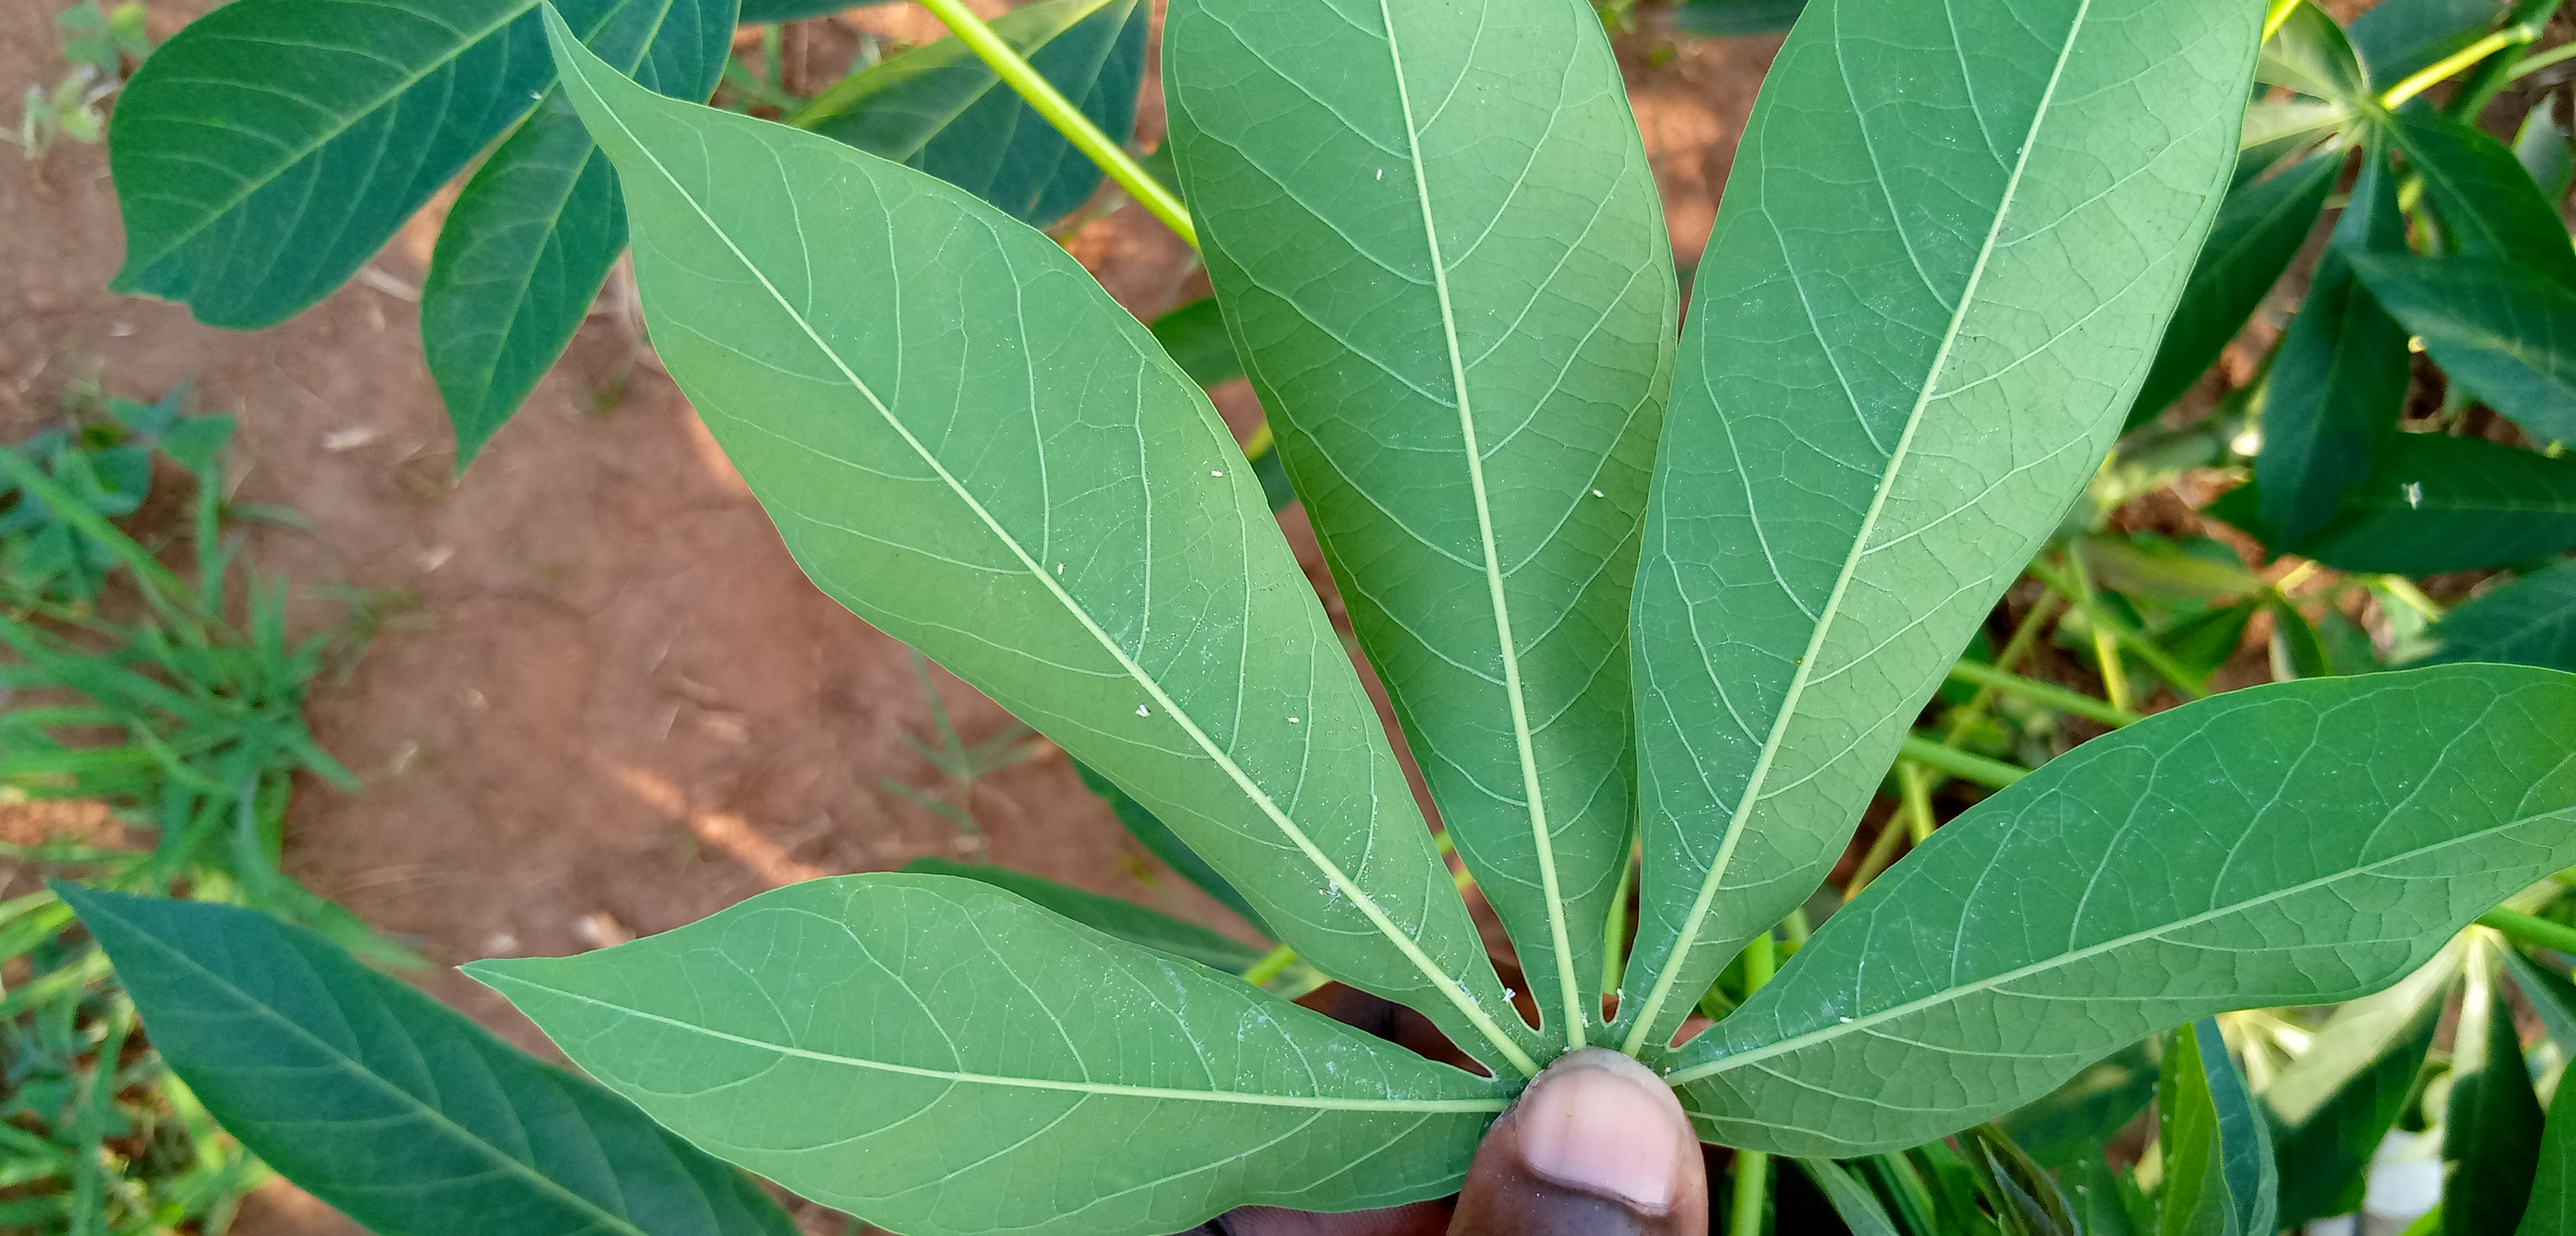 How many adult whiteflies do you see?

10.